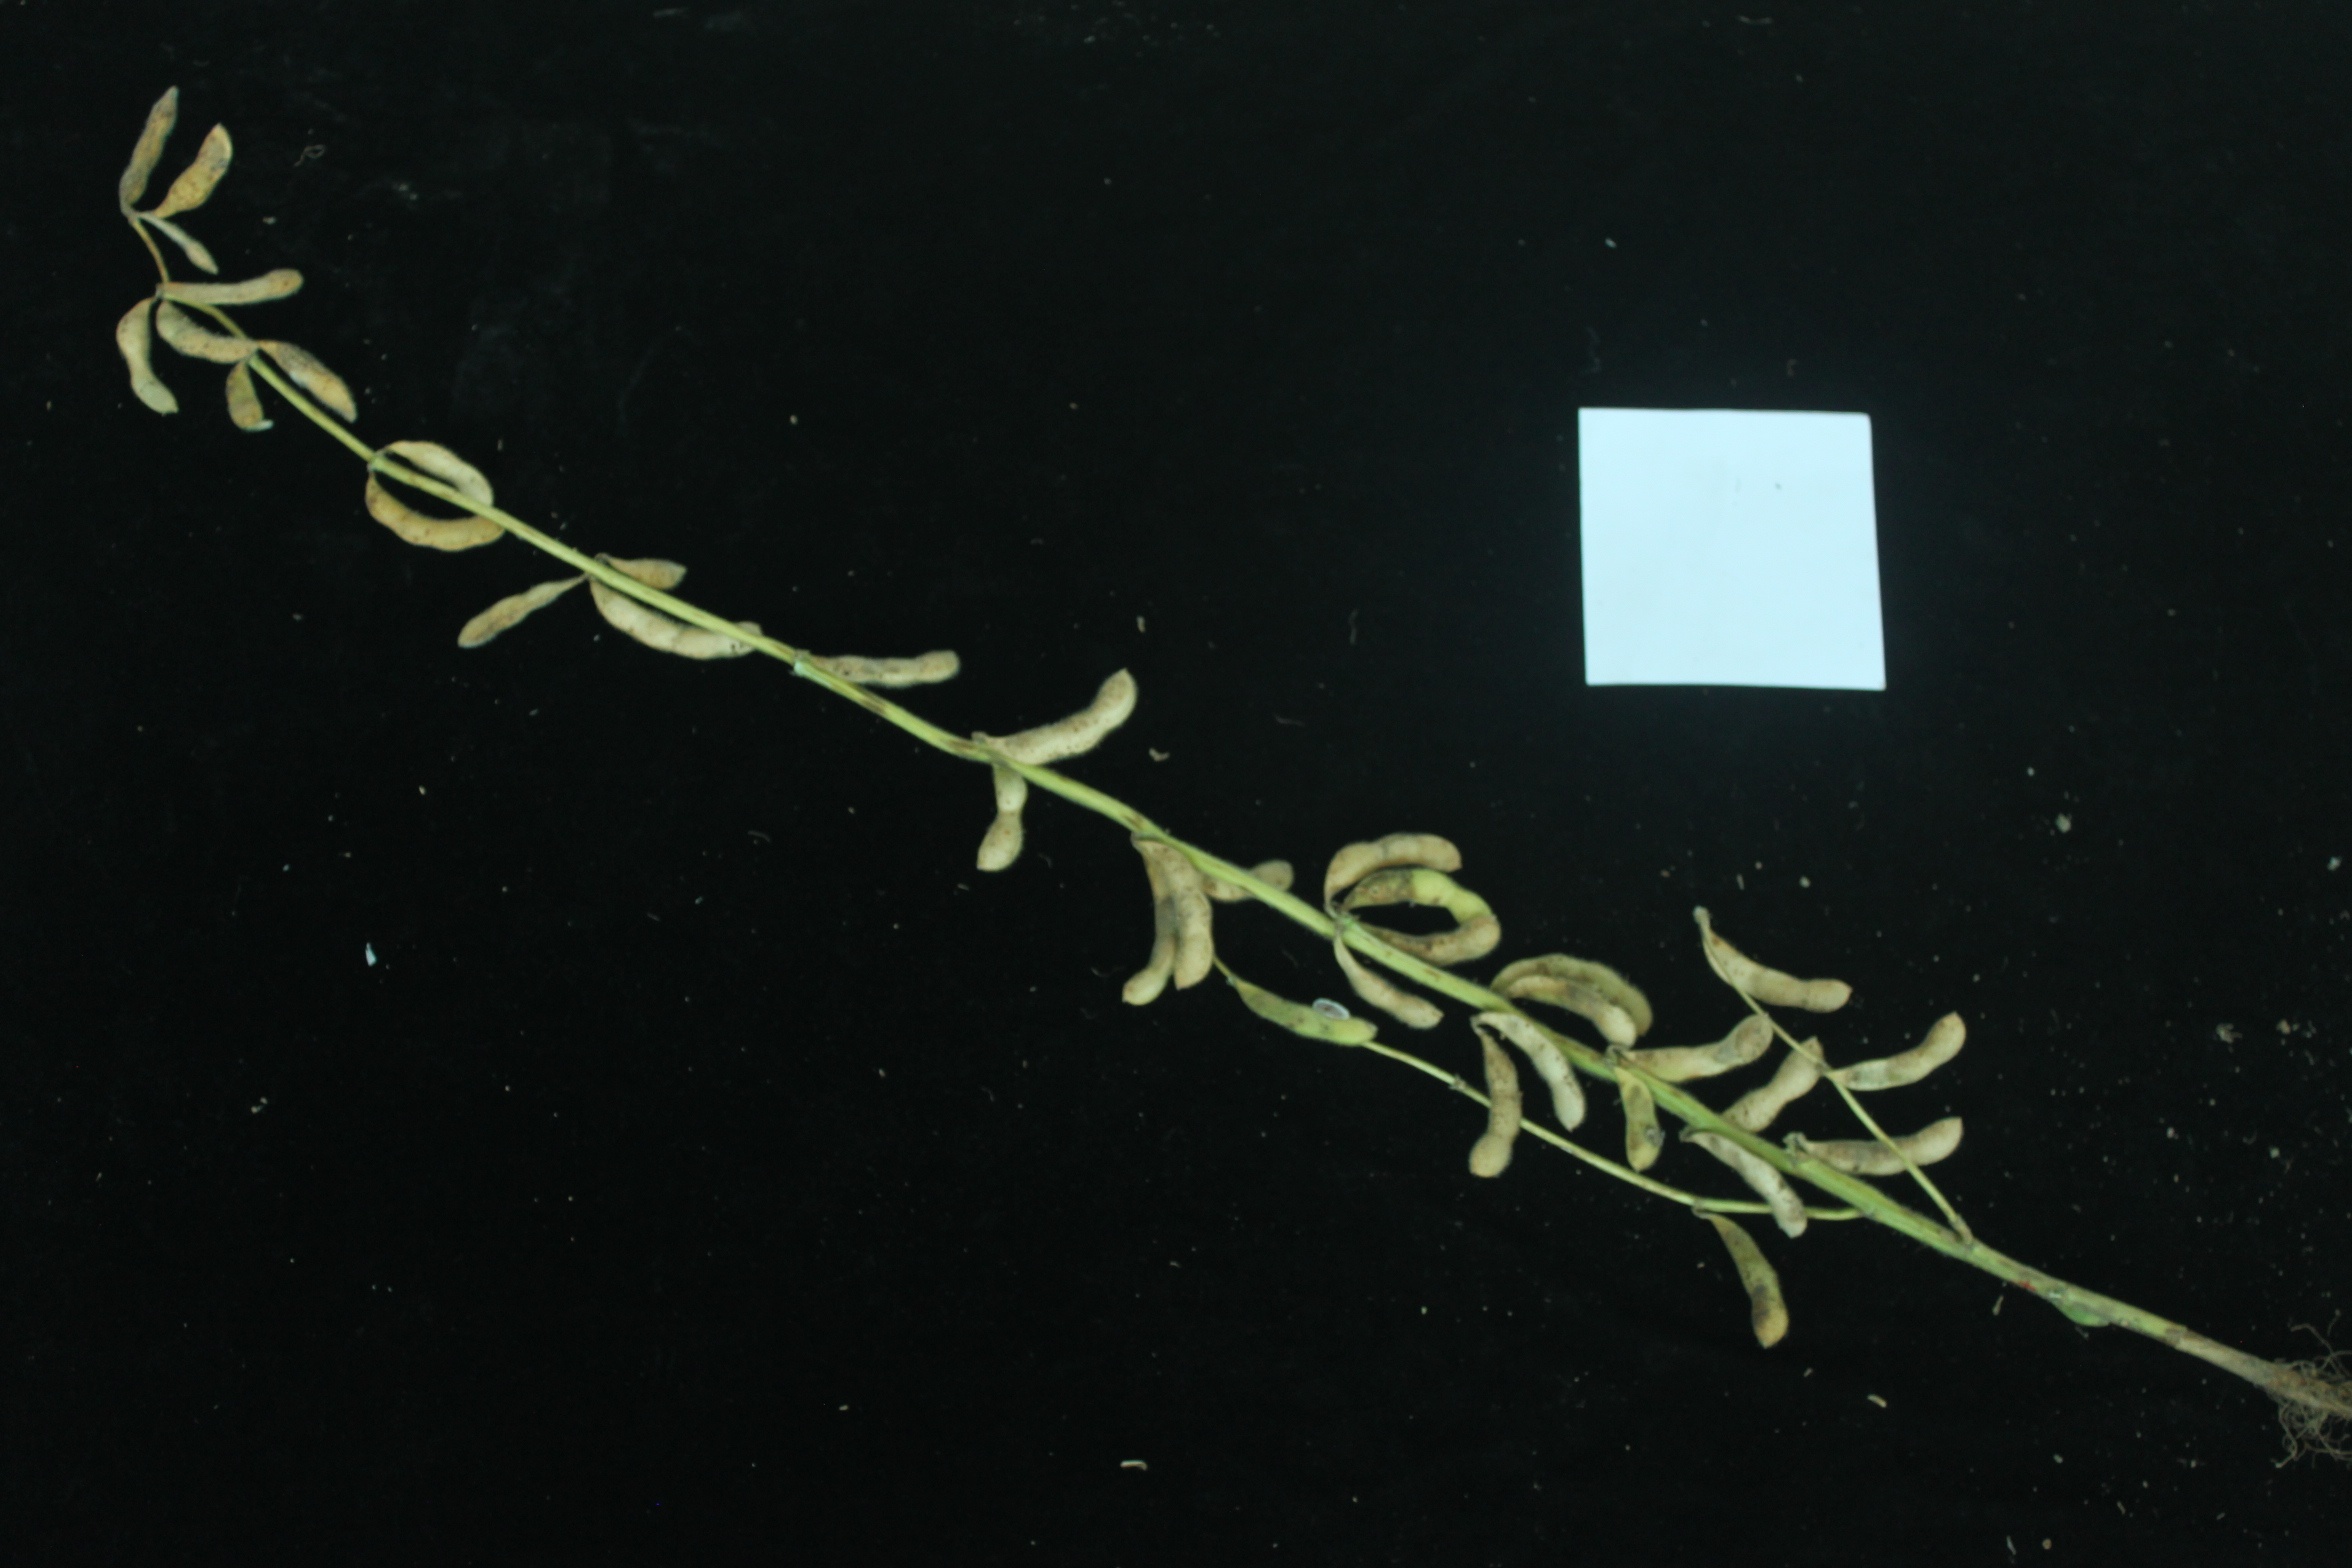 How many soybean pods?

36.